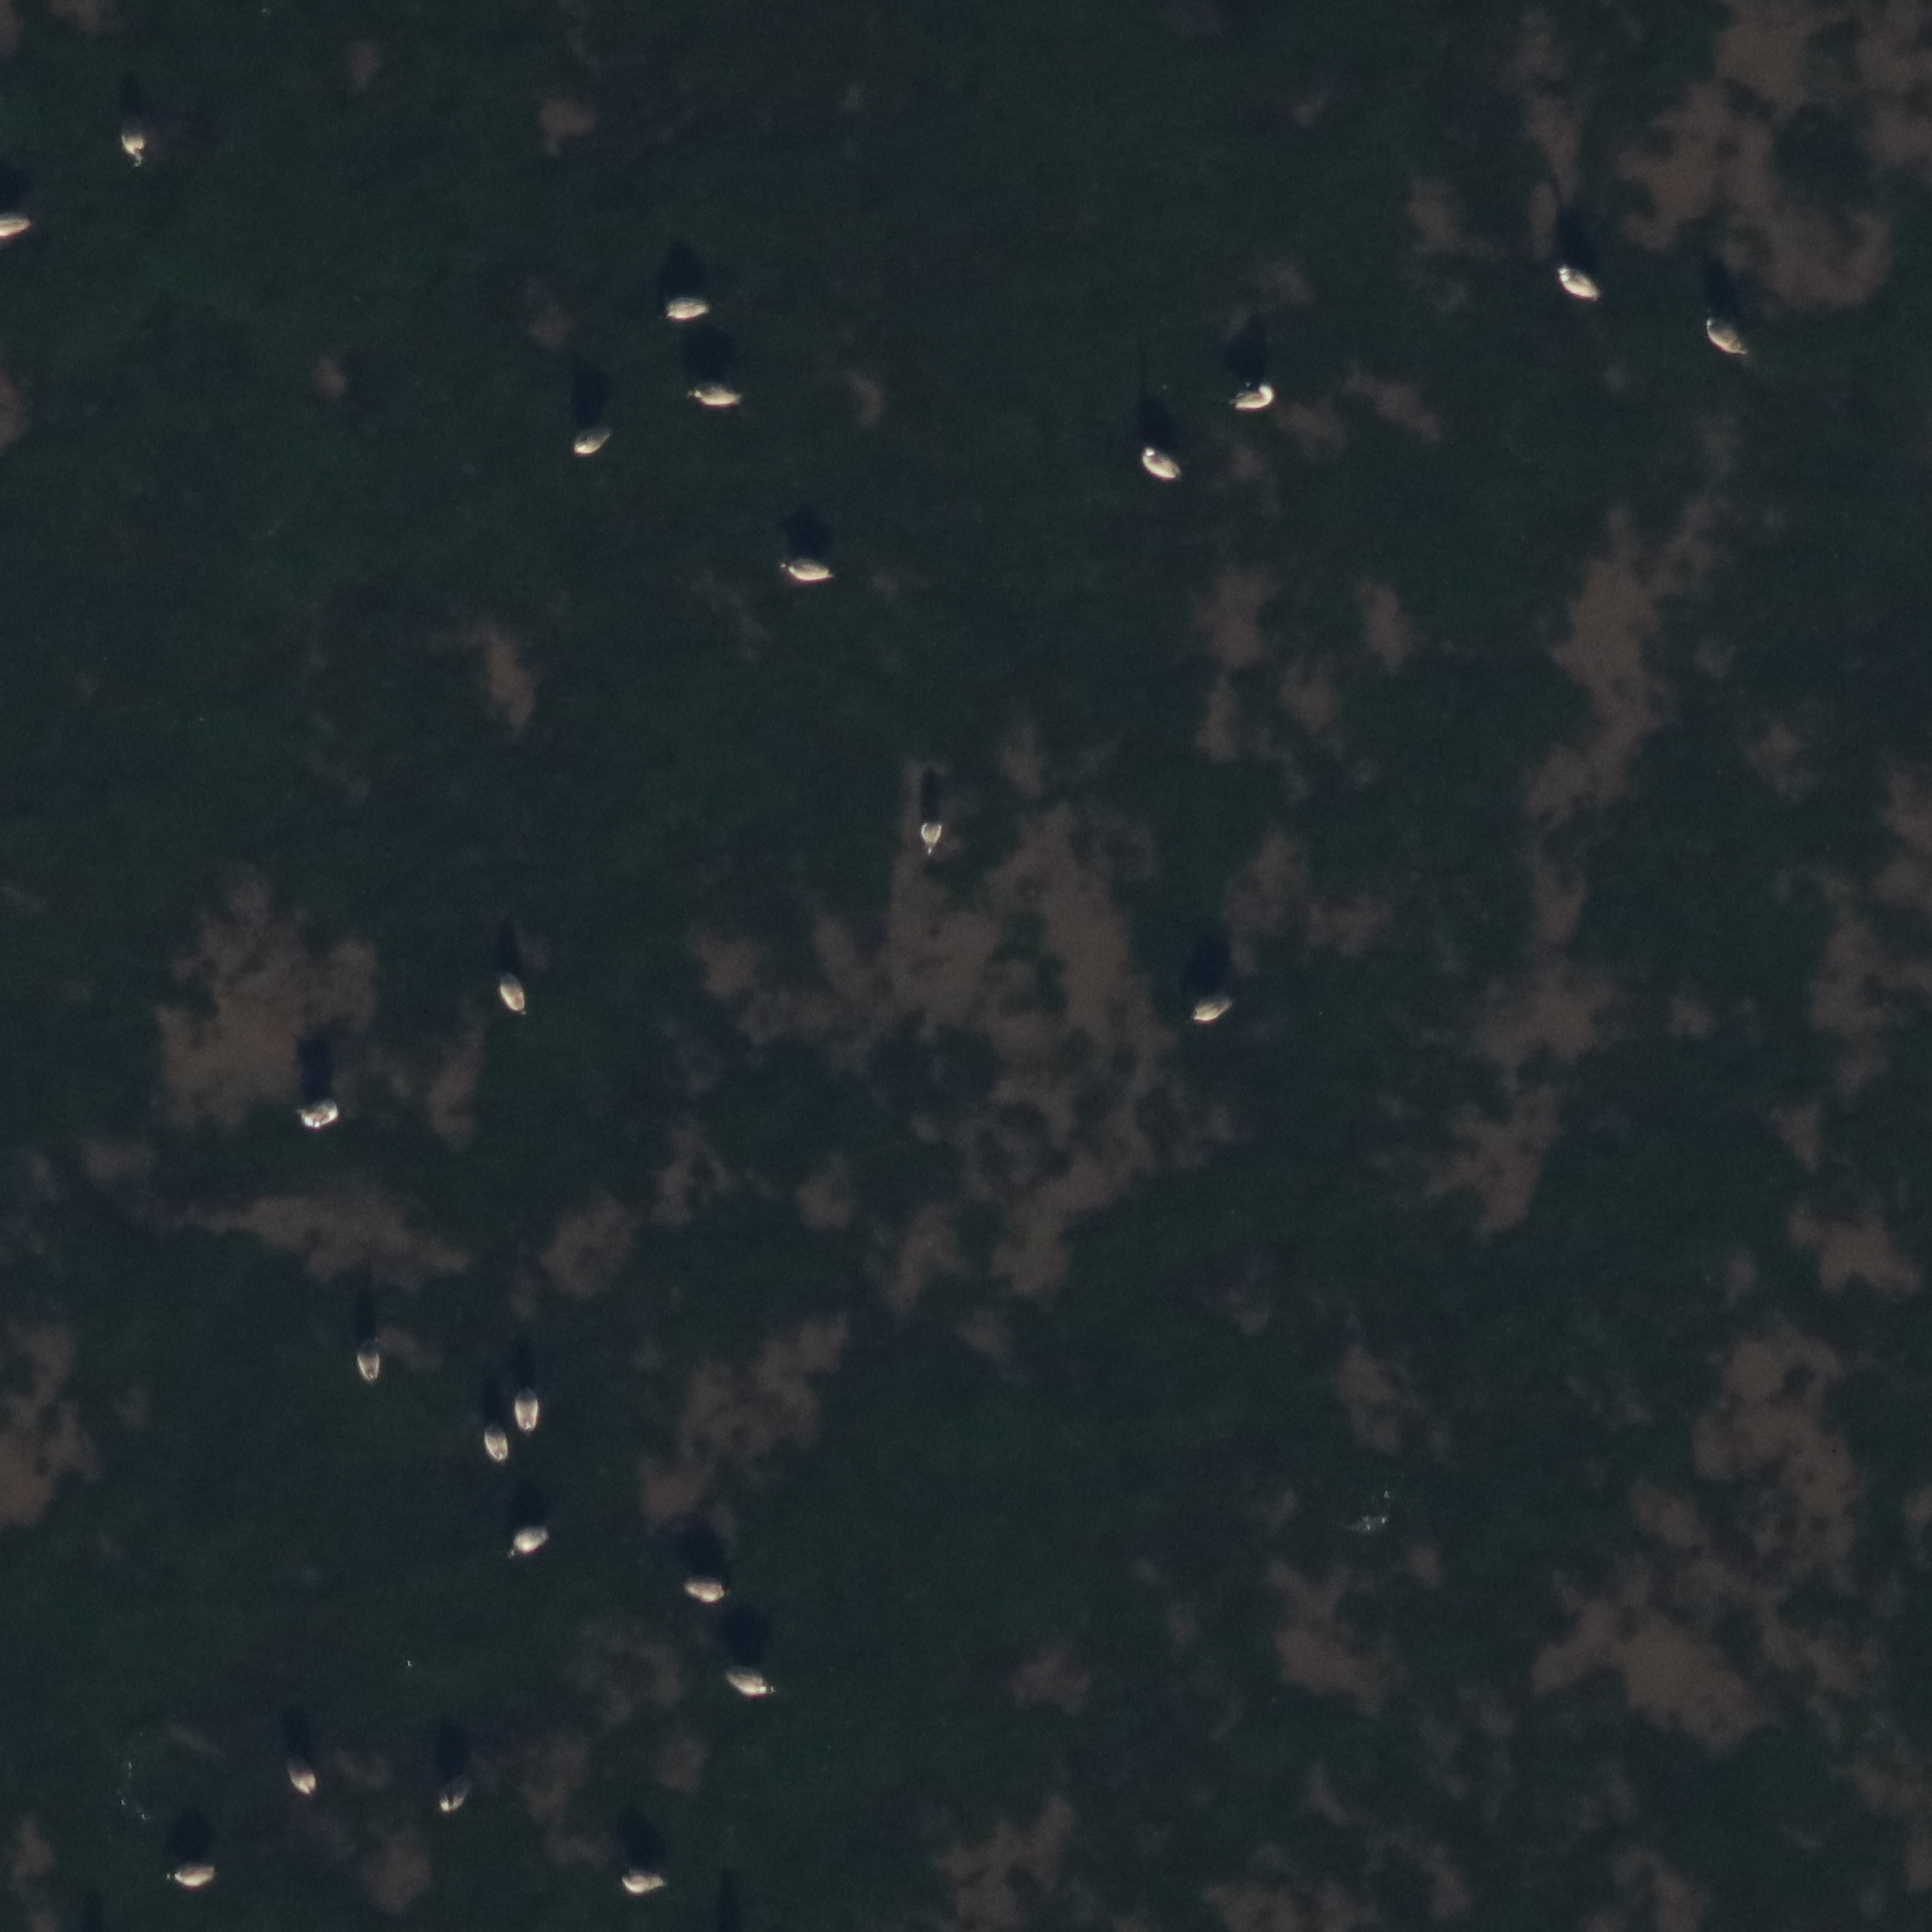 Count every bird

24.